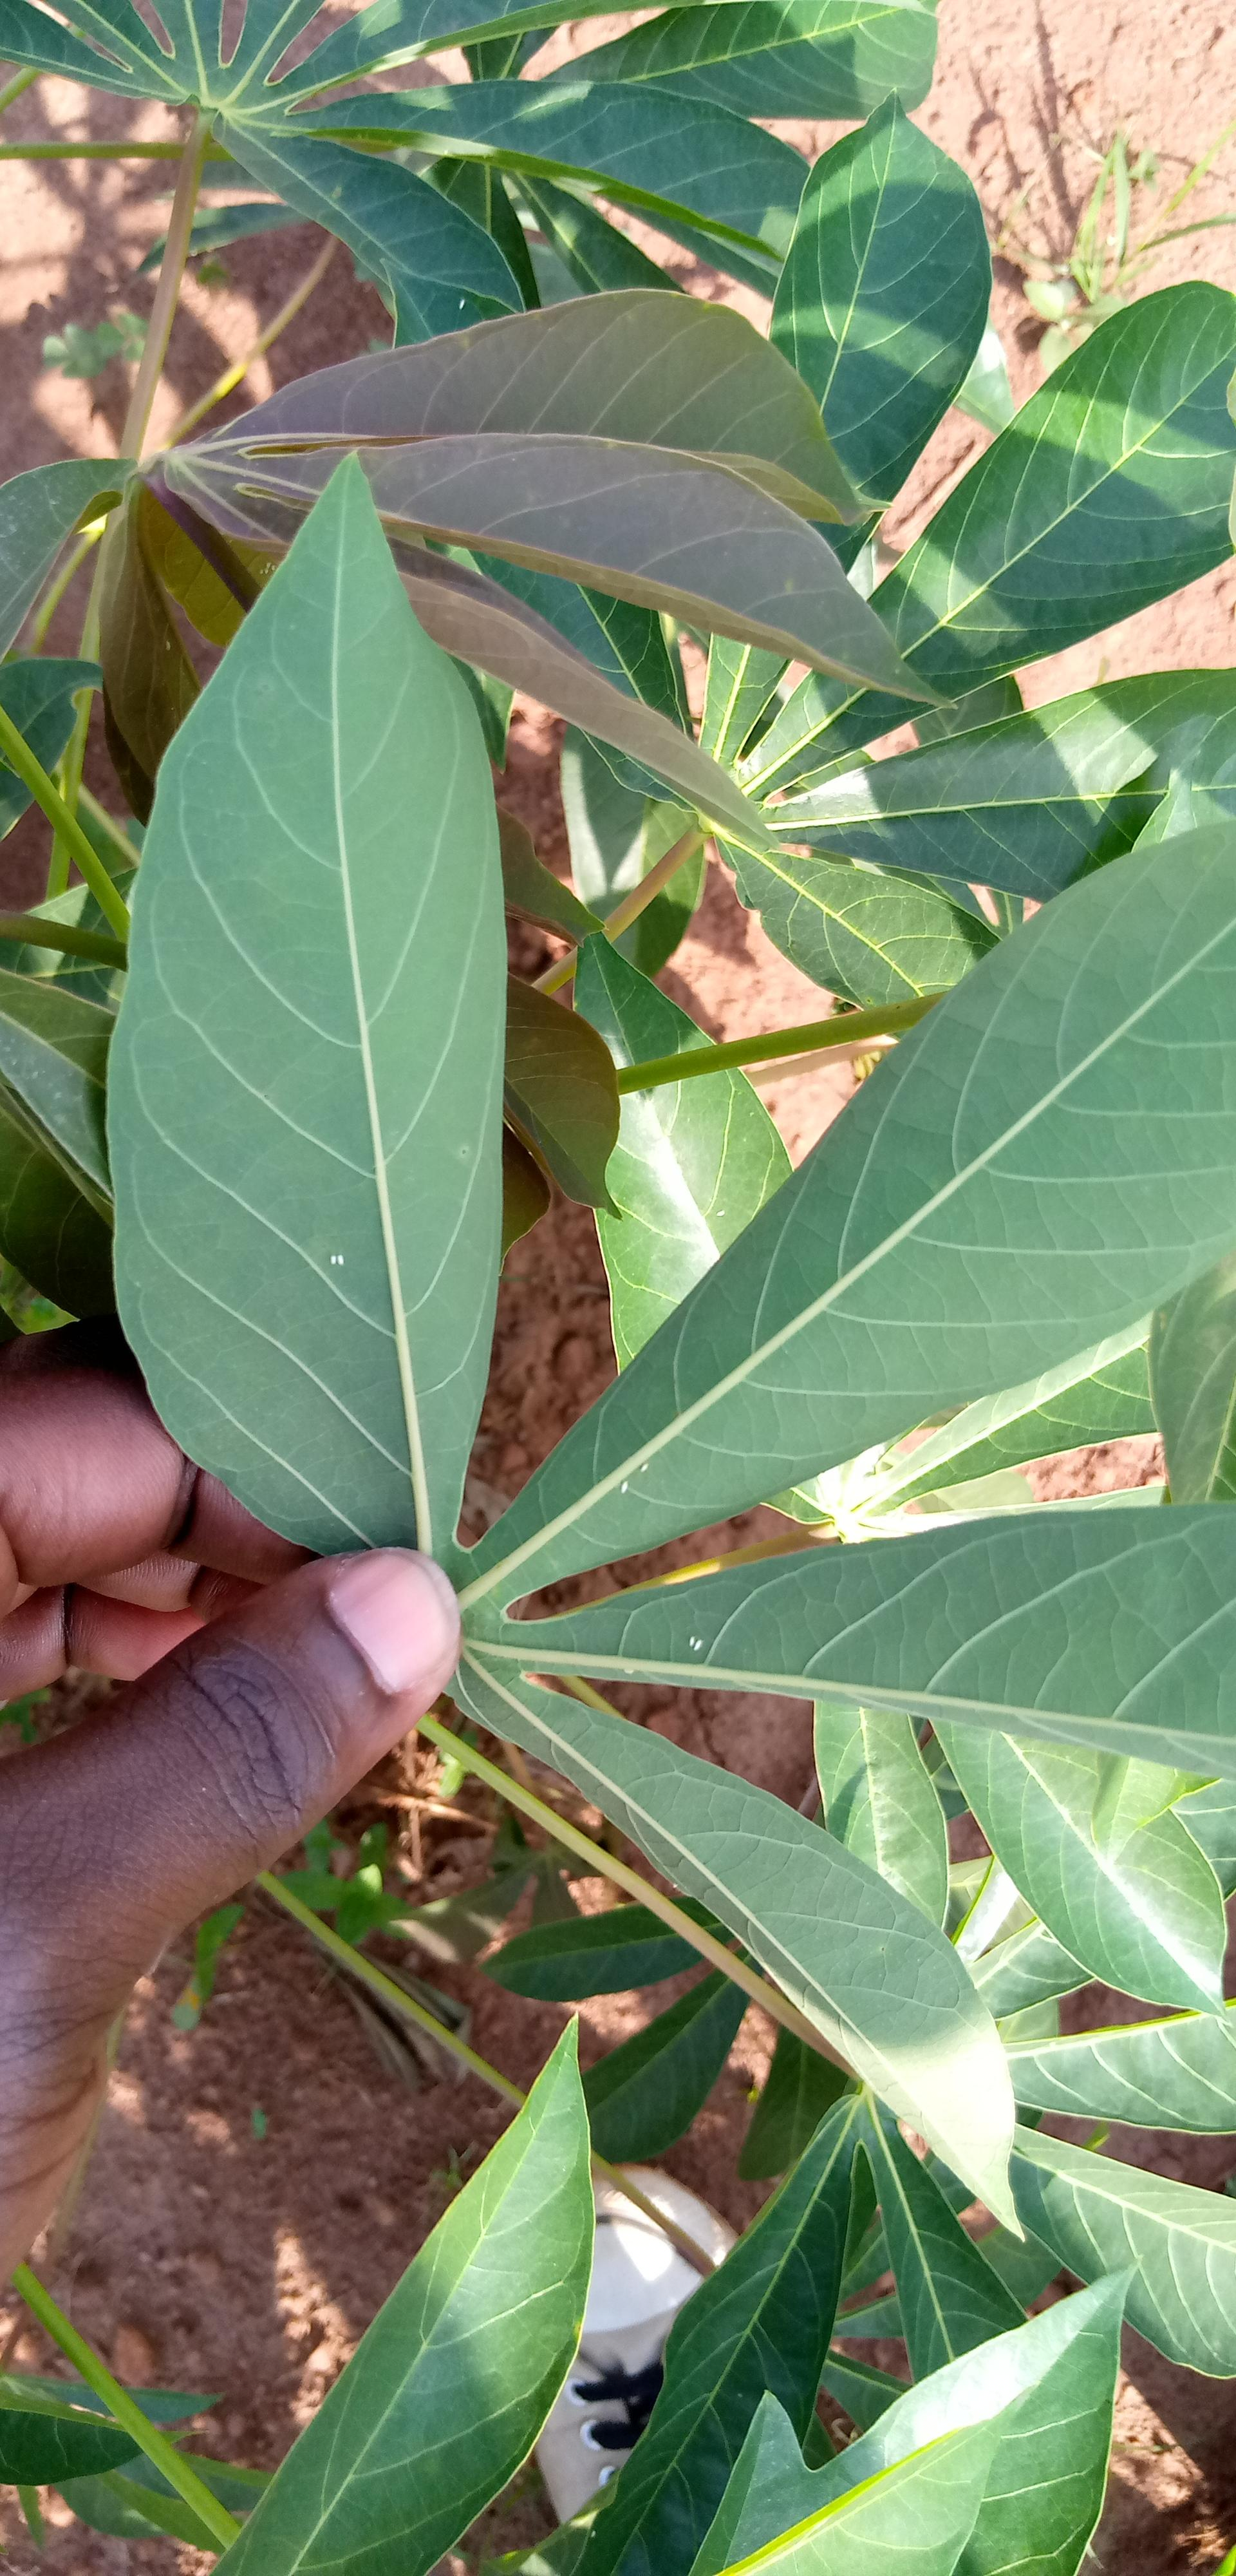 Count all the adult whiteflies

6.